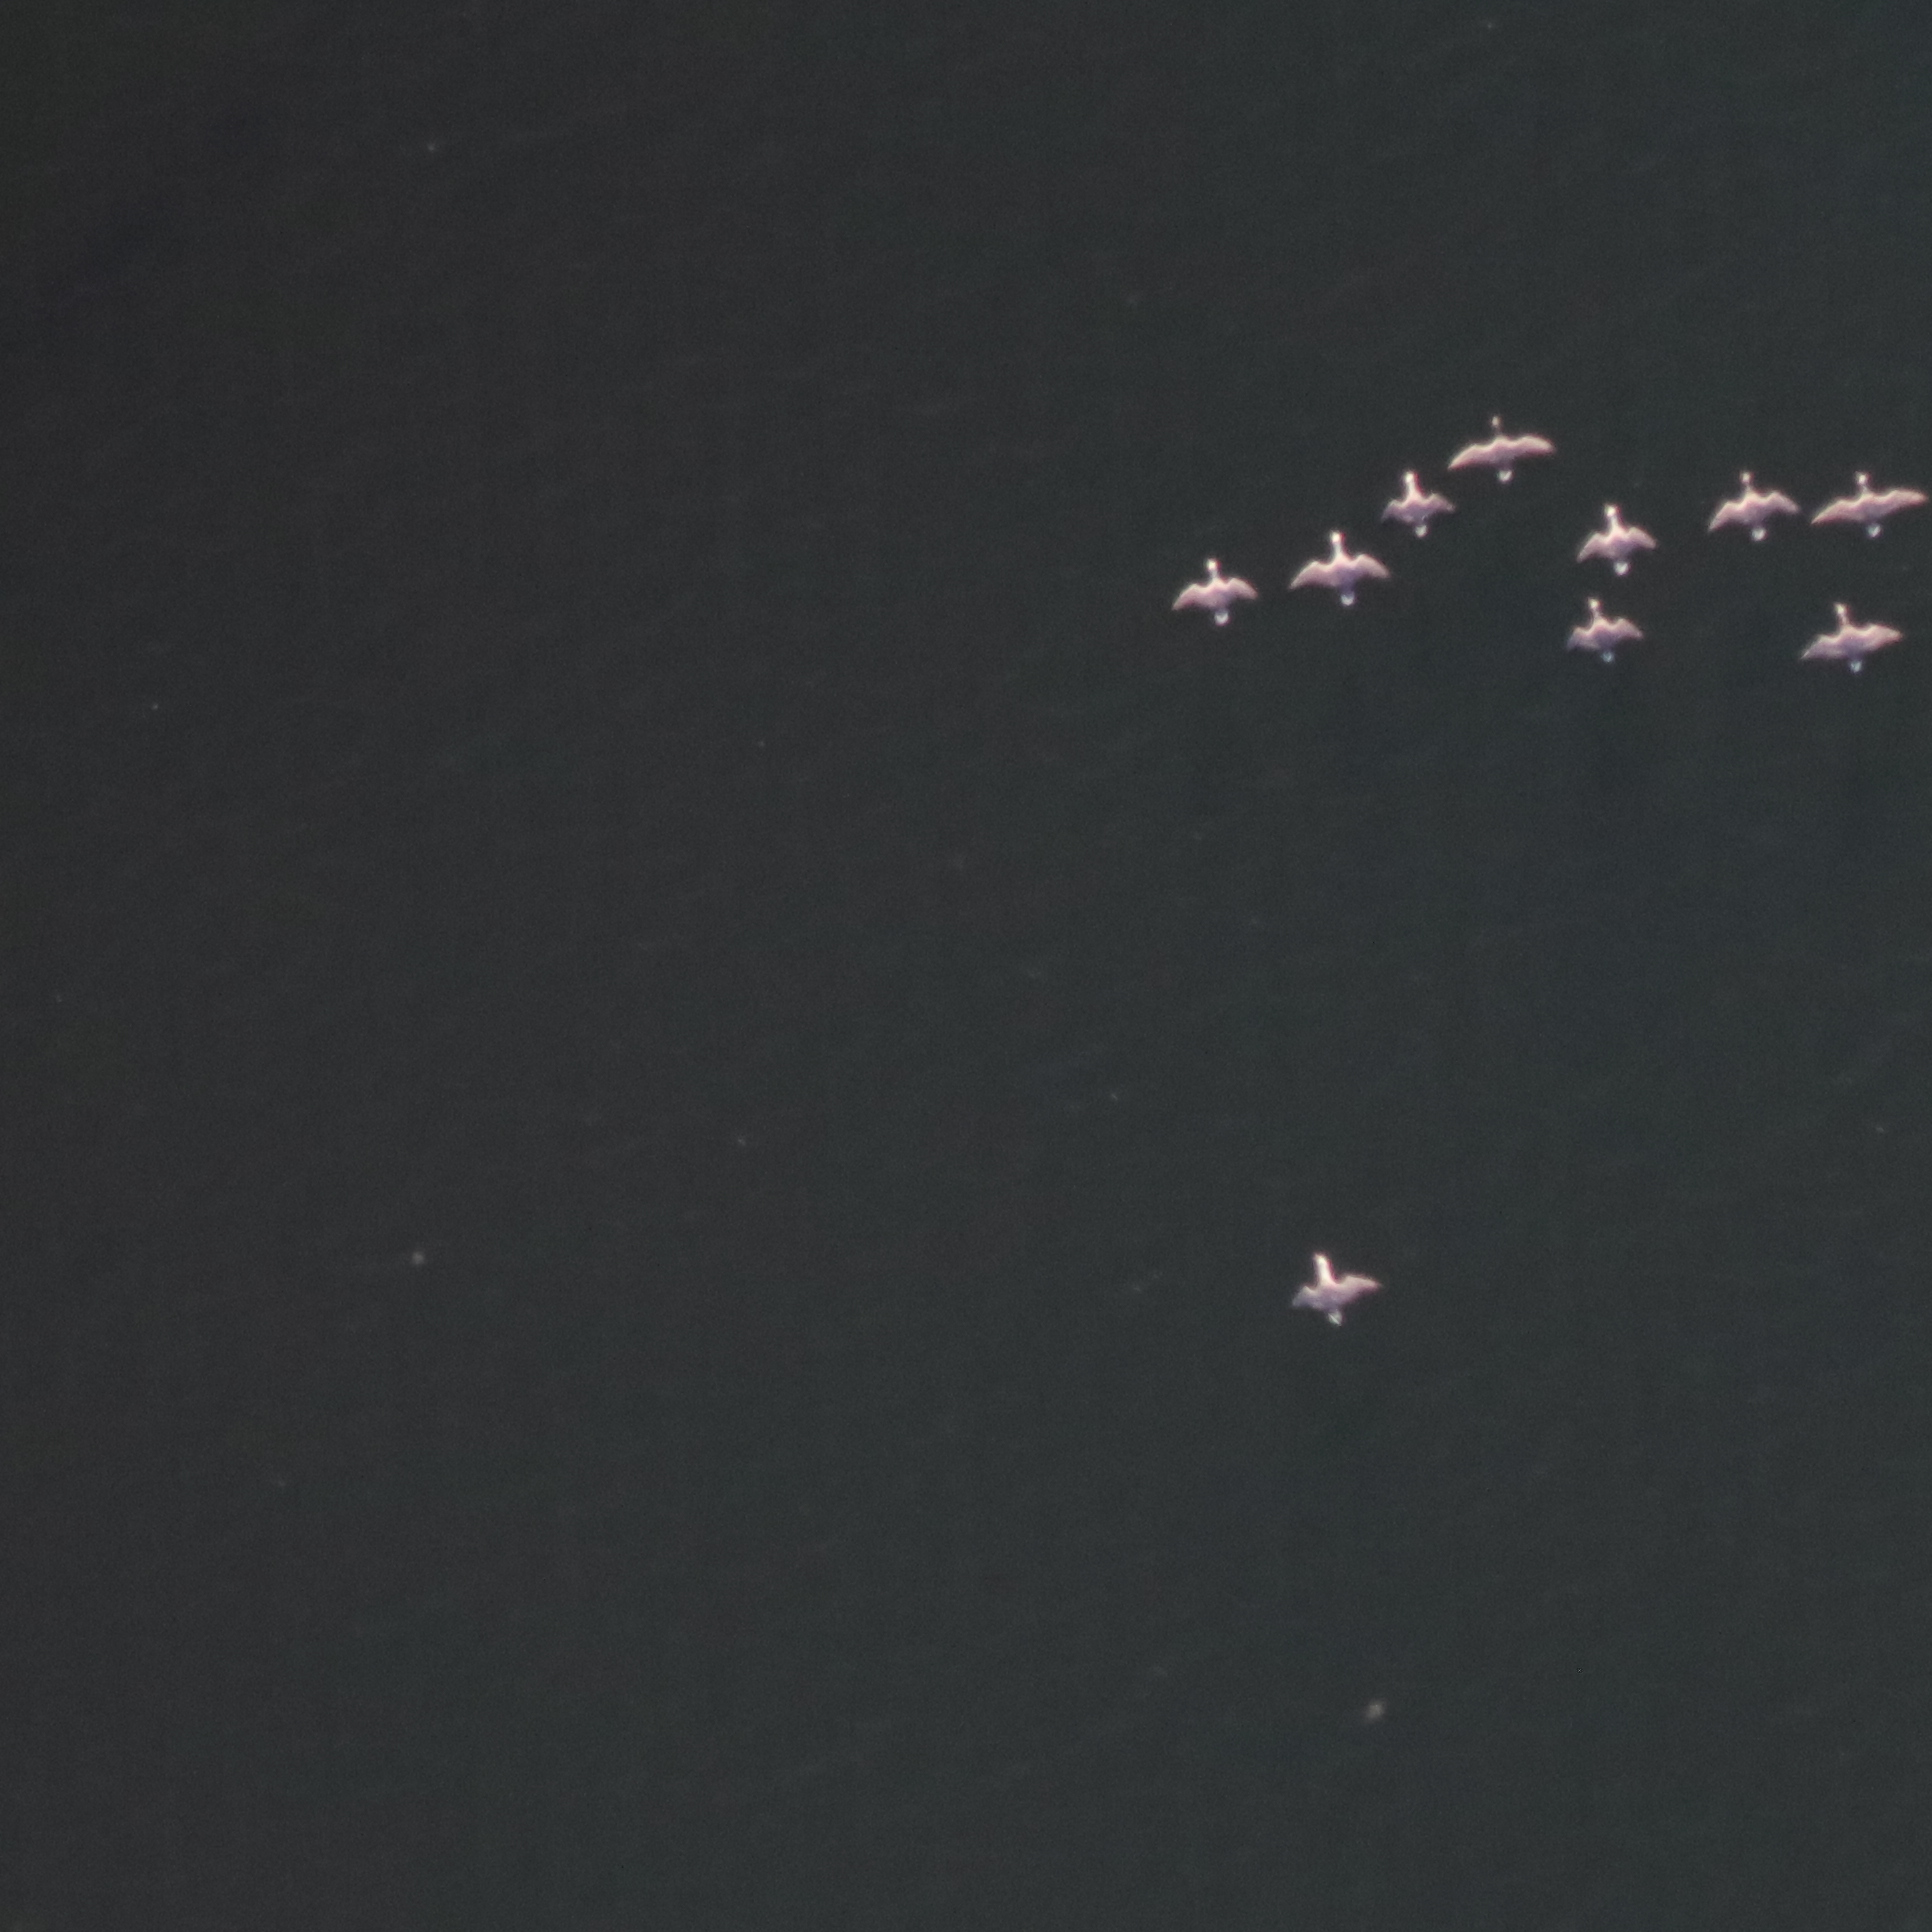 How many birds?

10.